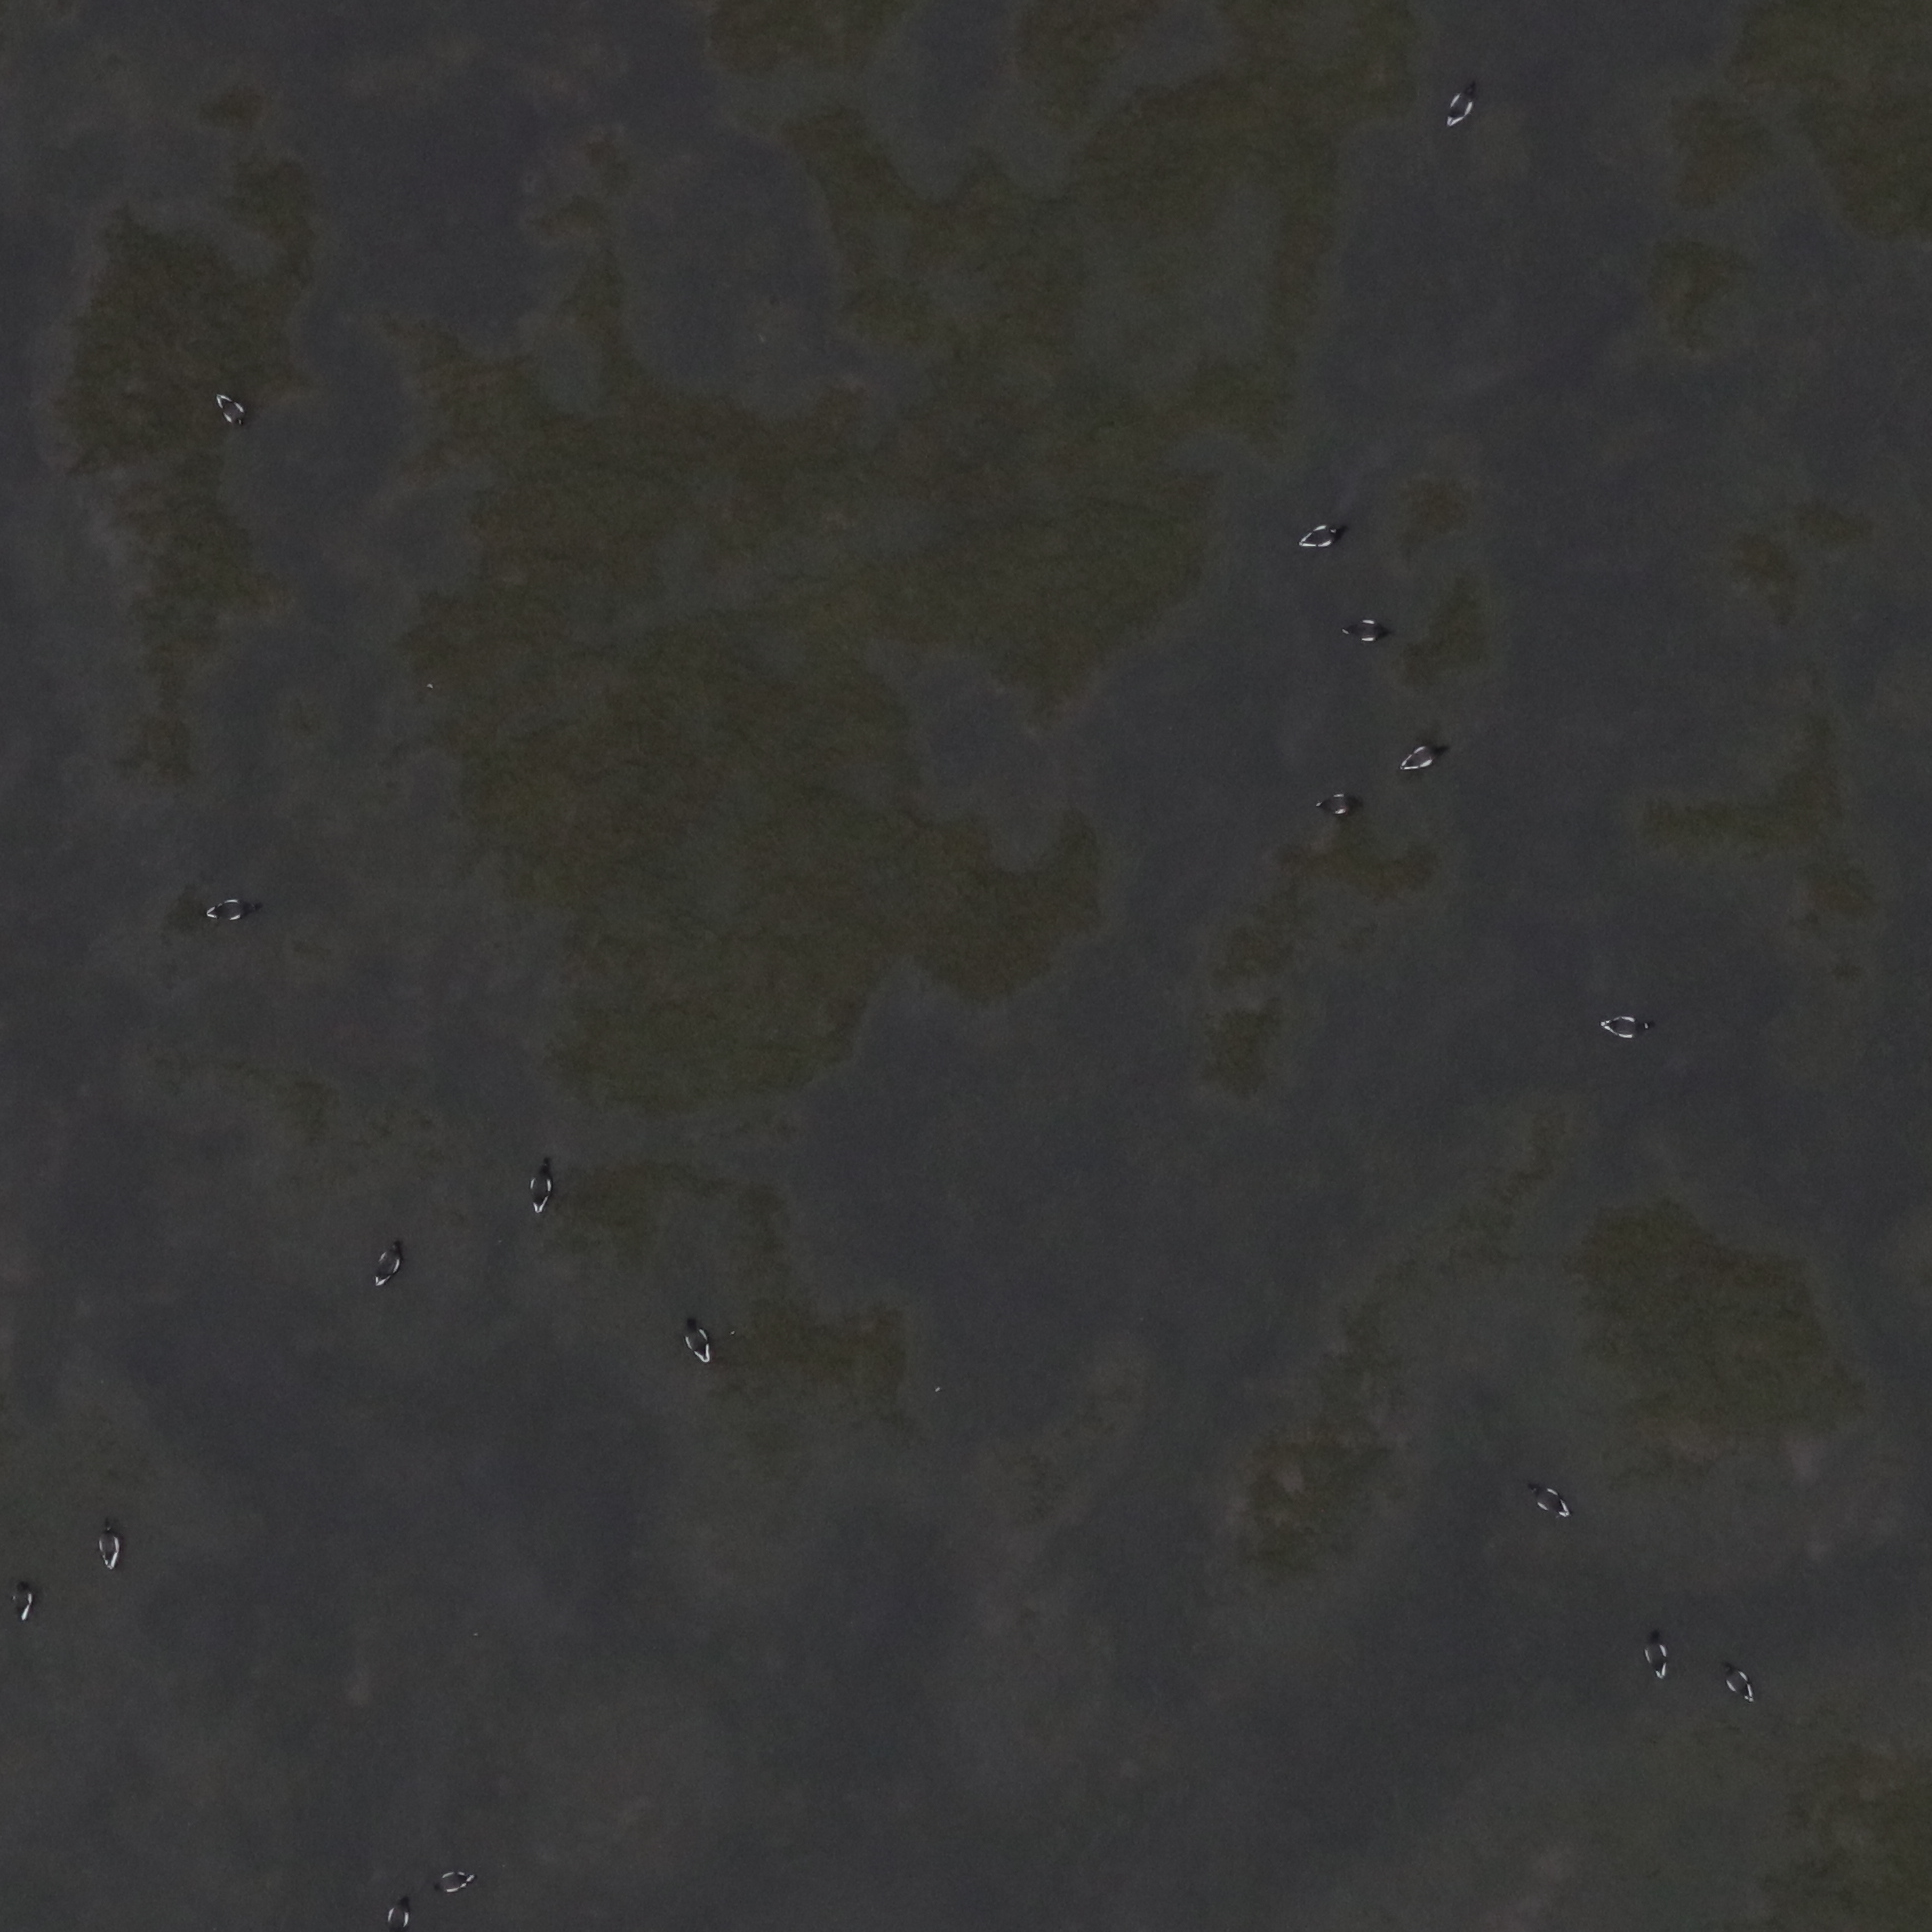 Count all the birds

18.